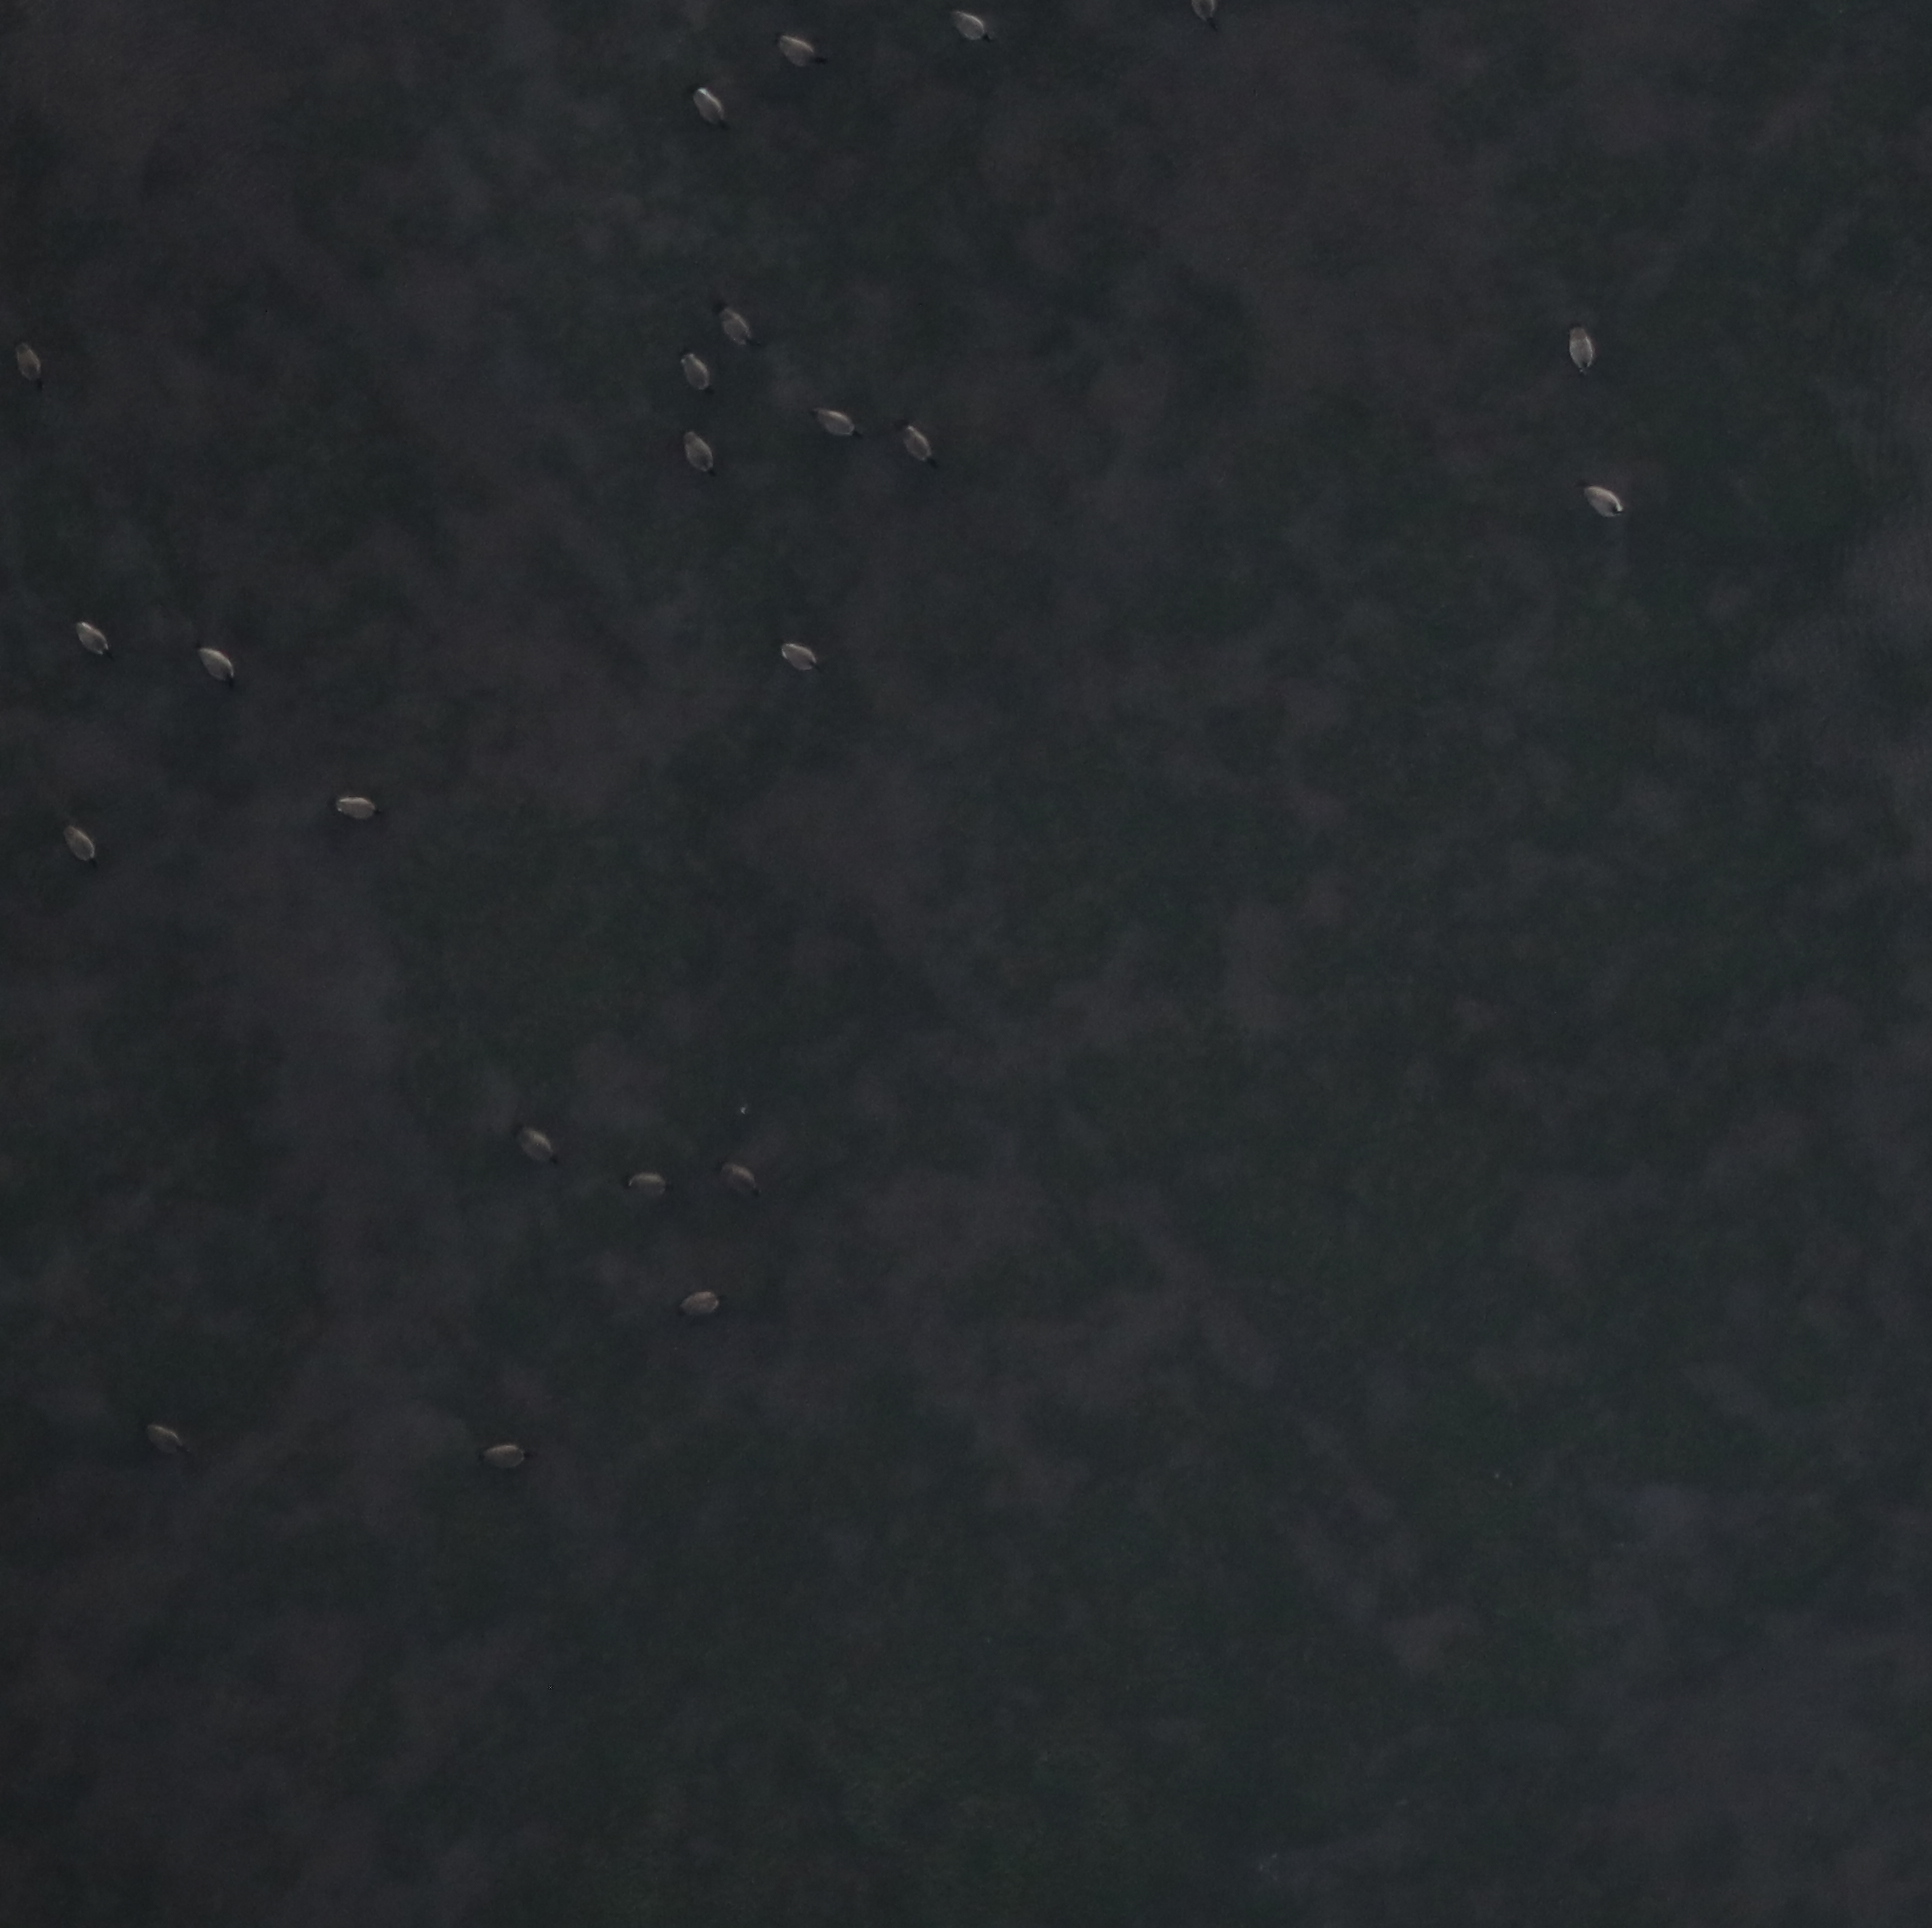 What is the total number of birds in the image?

22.